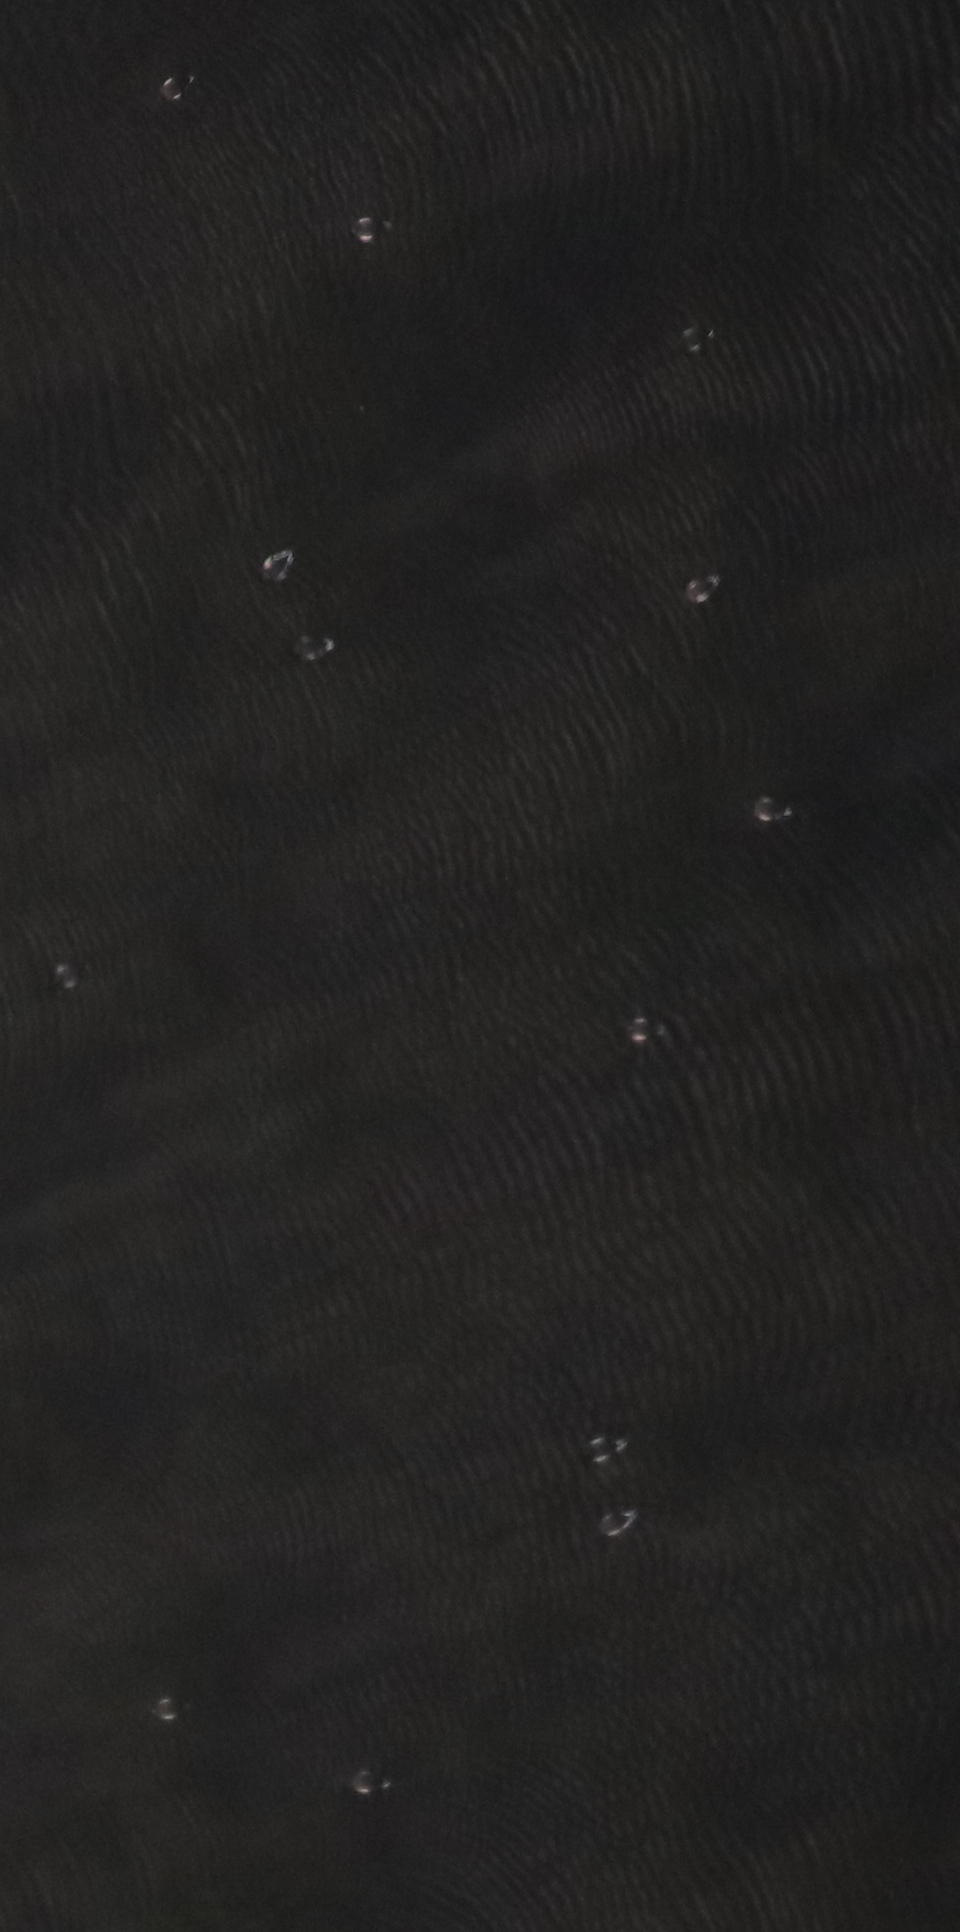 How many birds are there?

13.